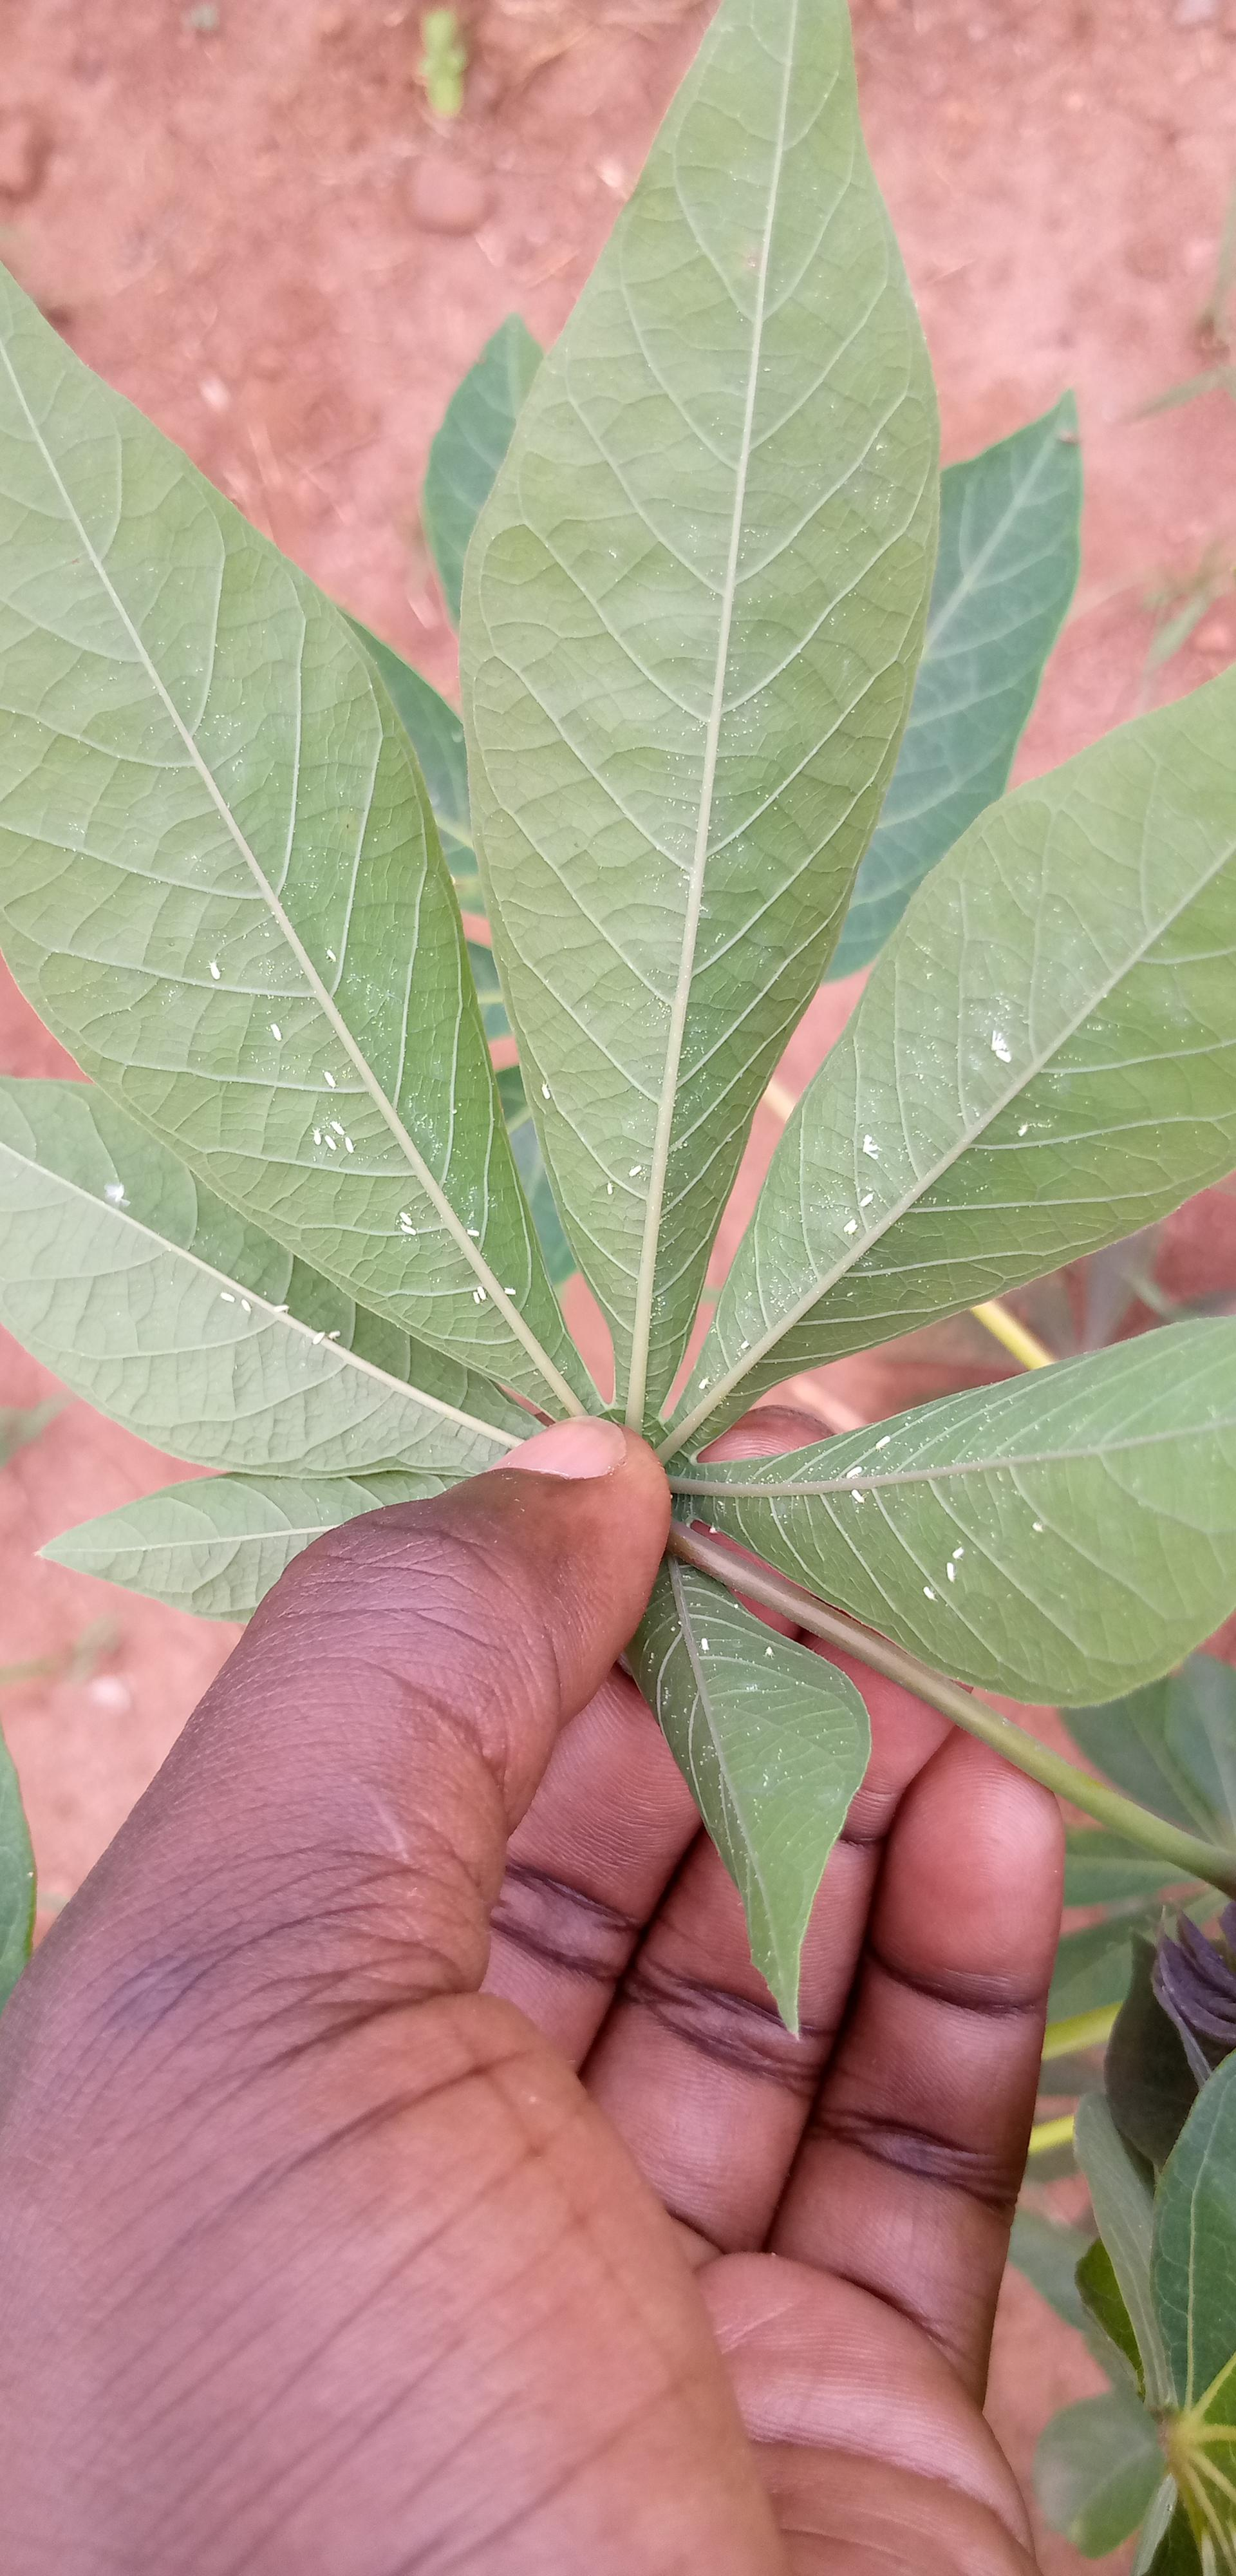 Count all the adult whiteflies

42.